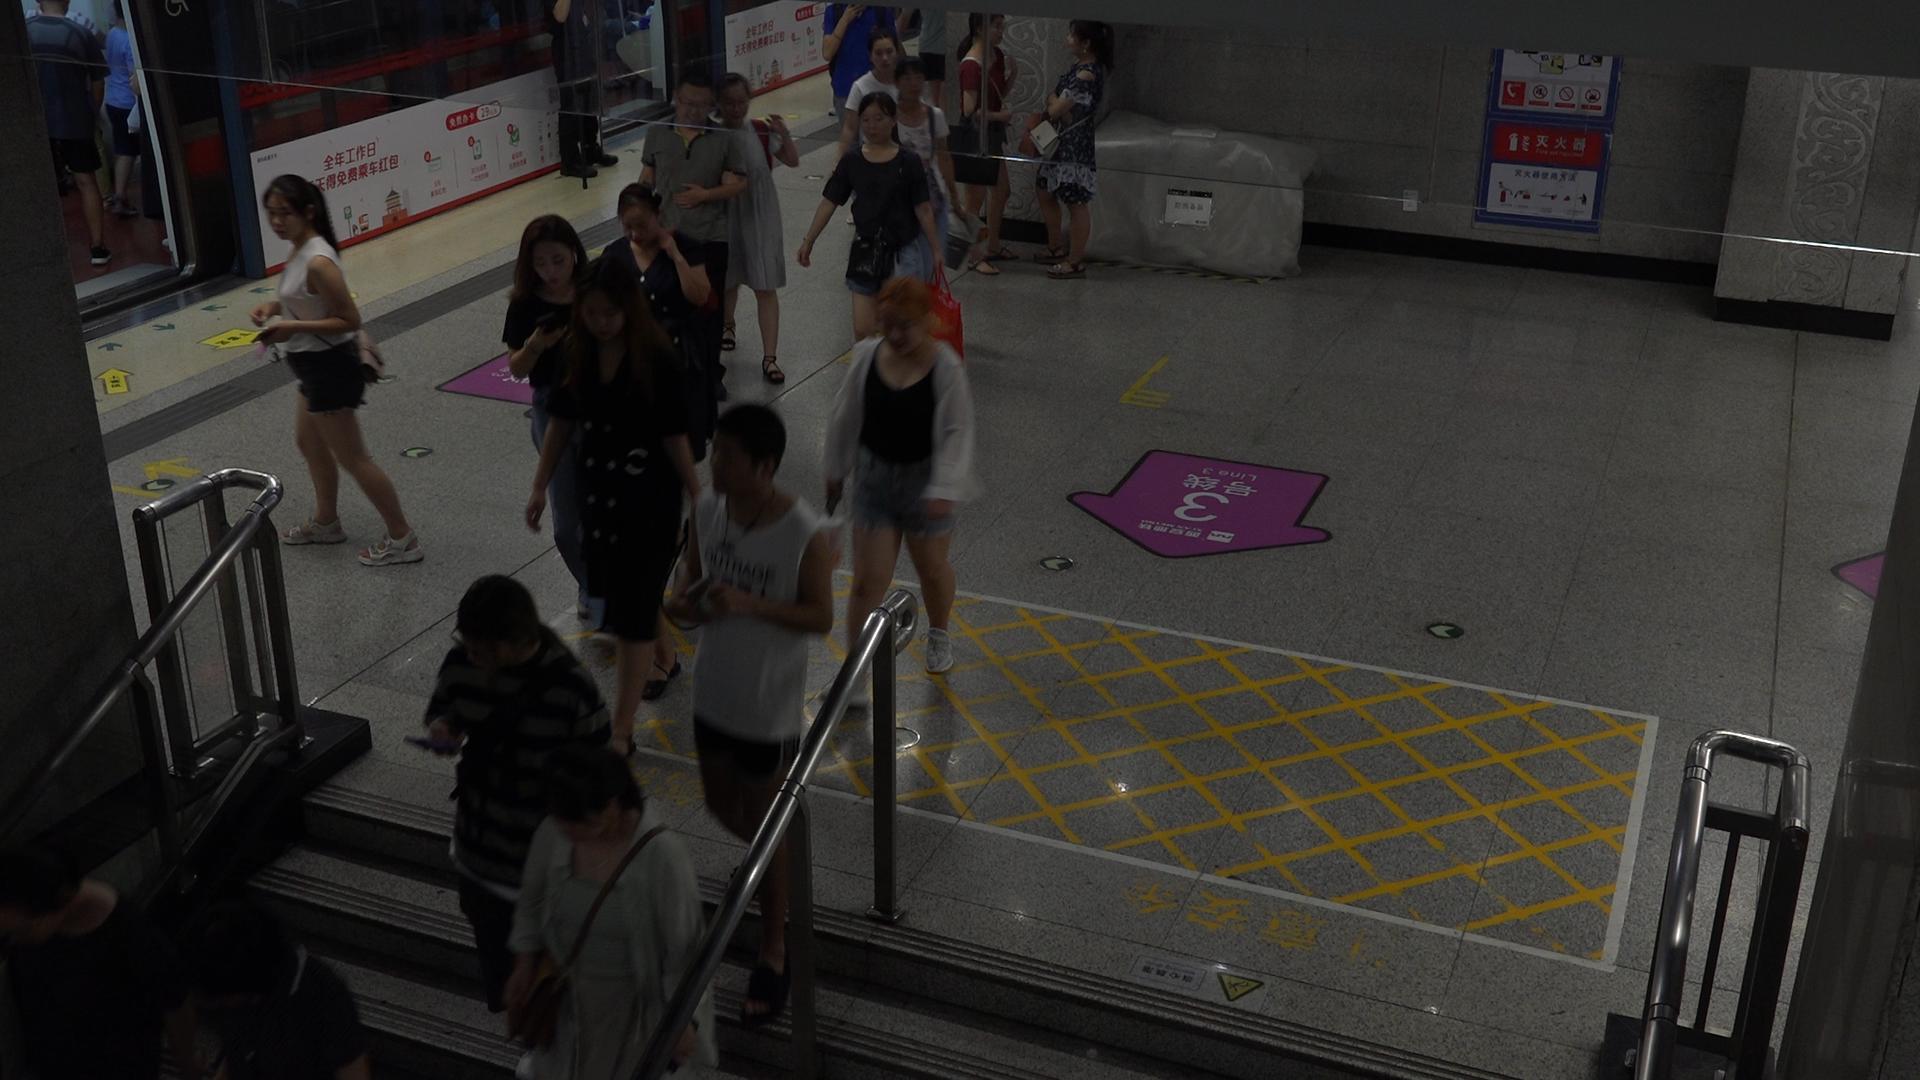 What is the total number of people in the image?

19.